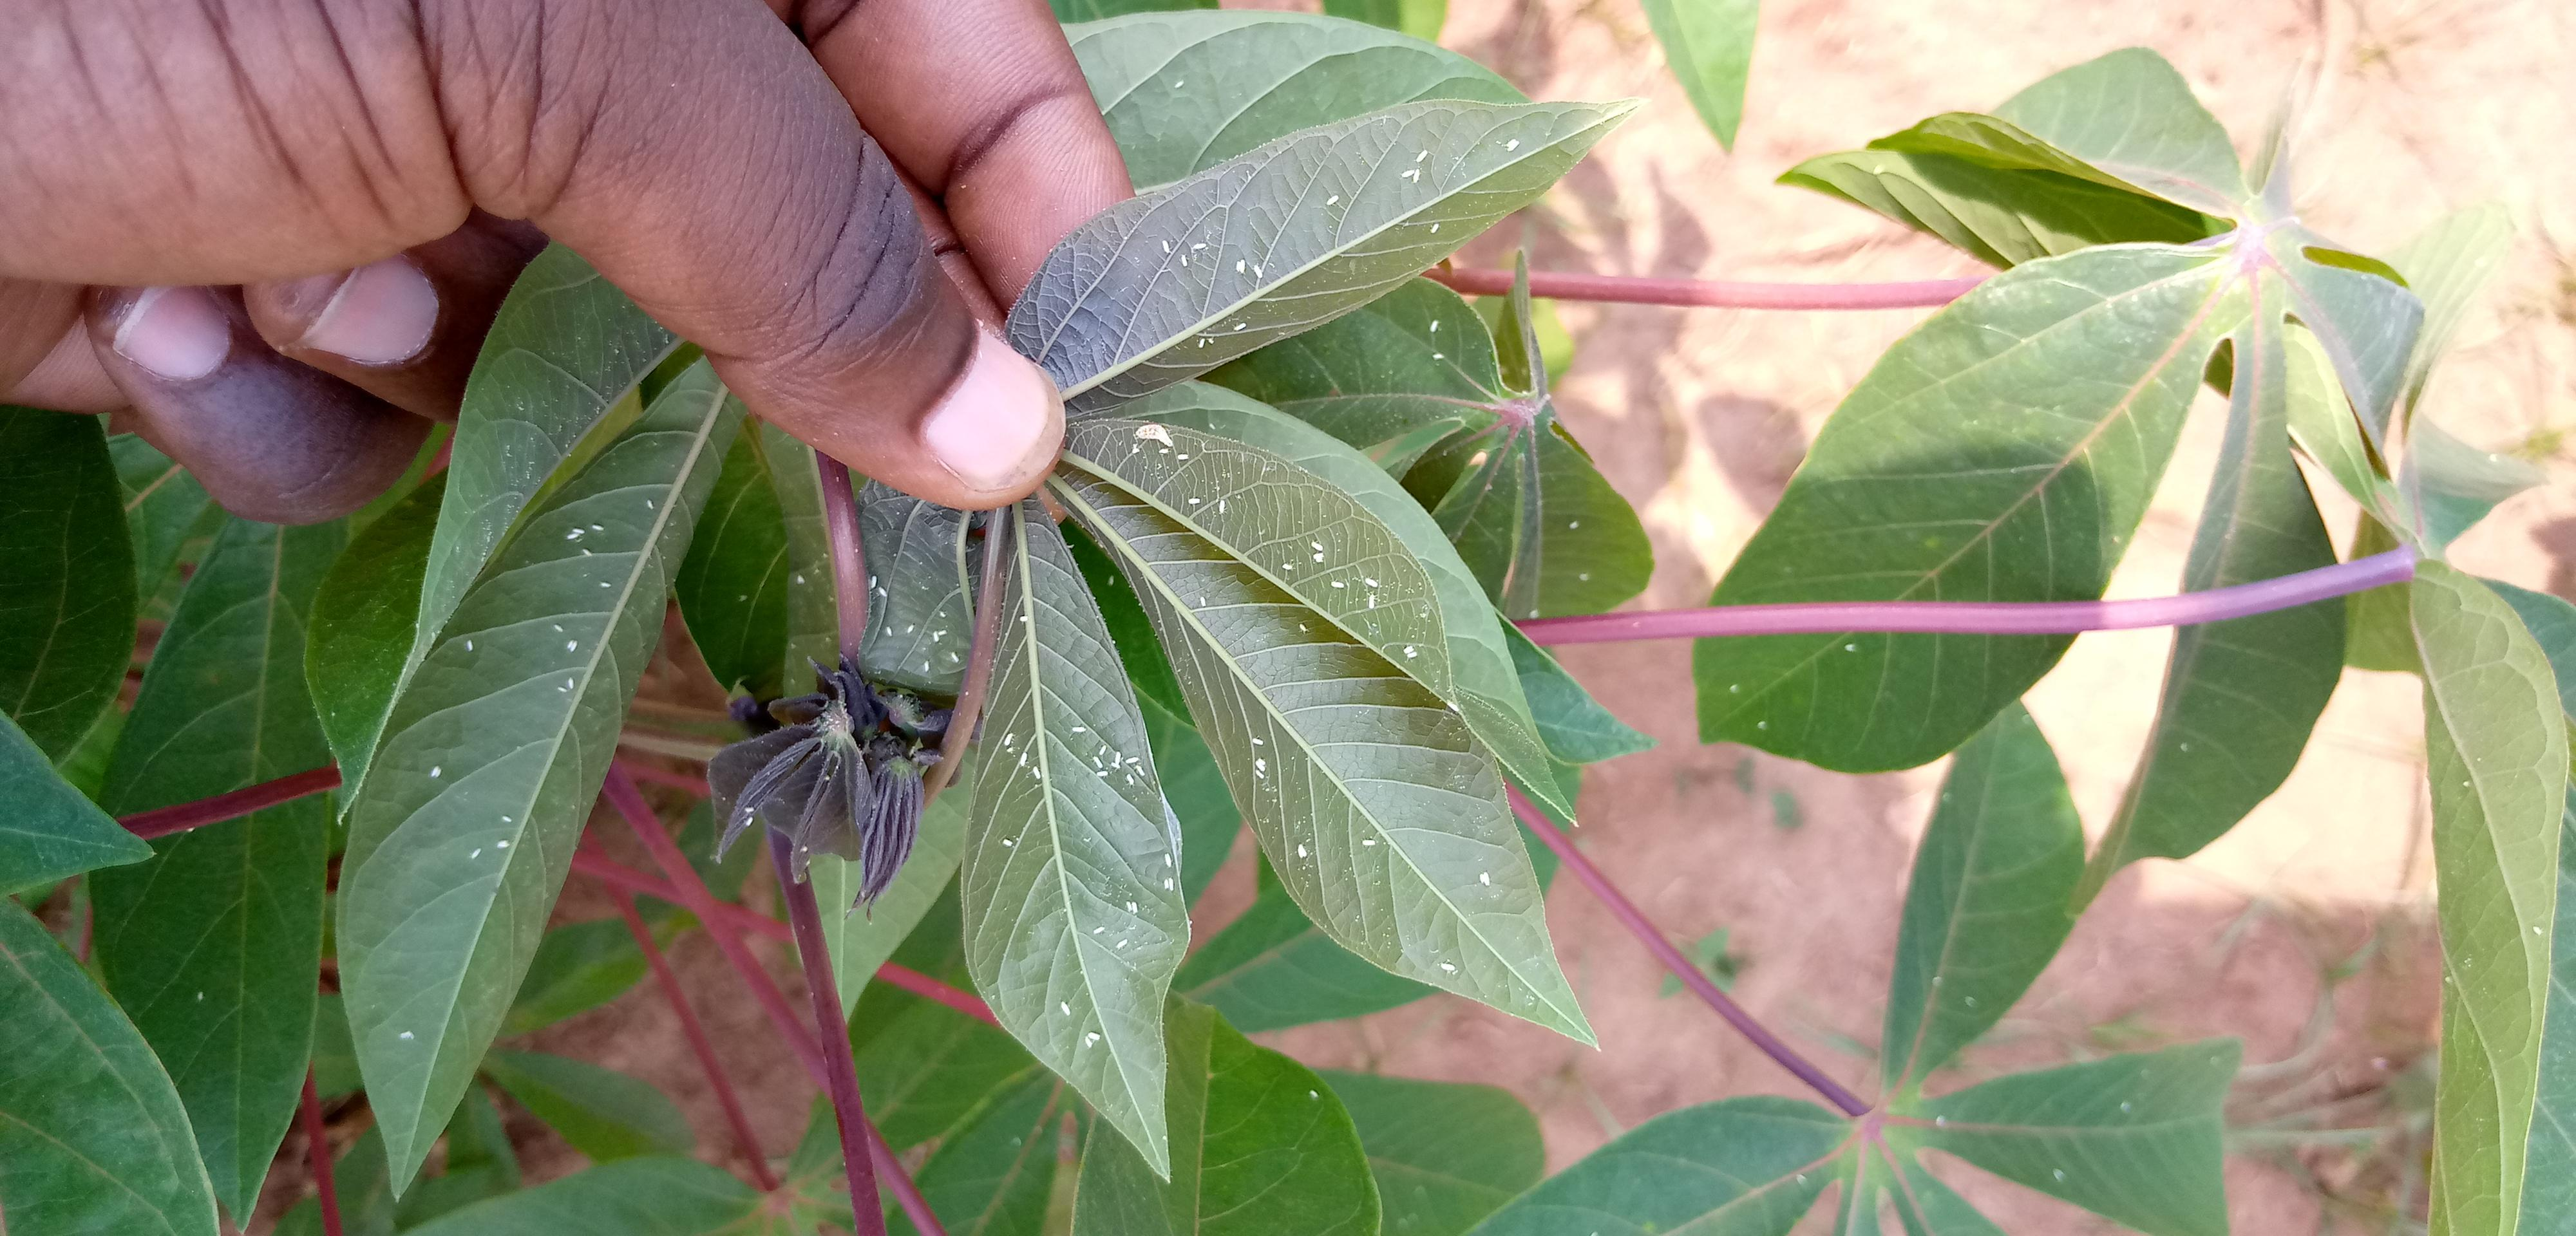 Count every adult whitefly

99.